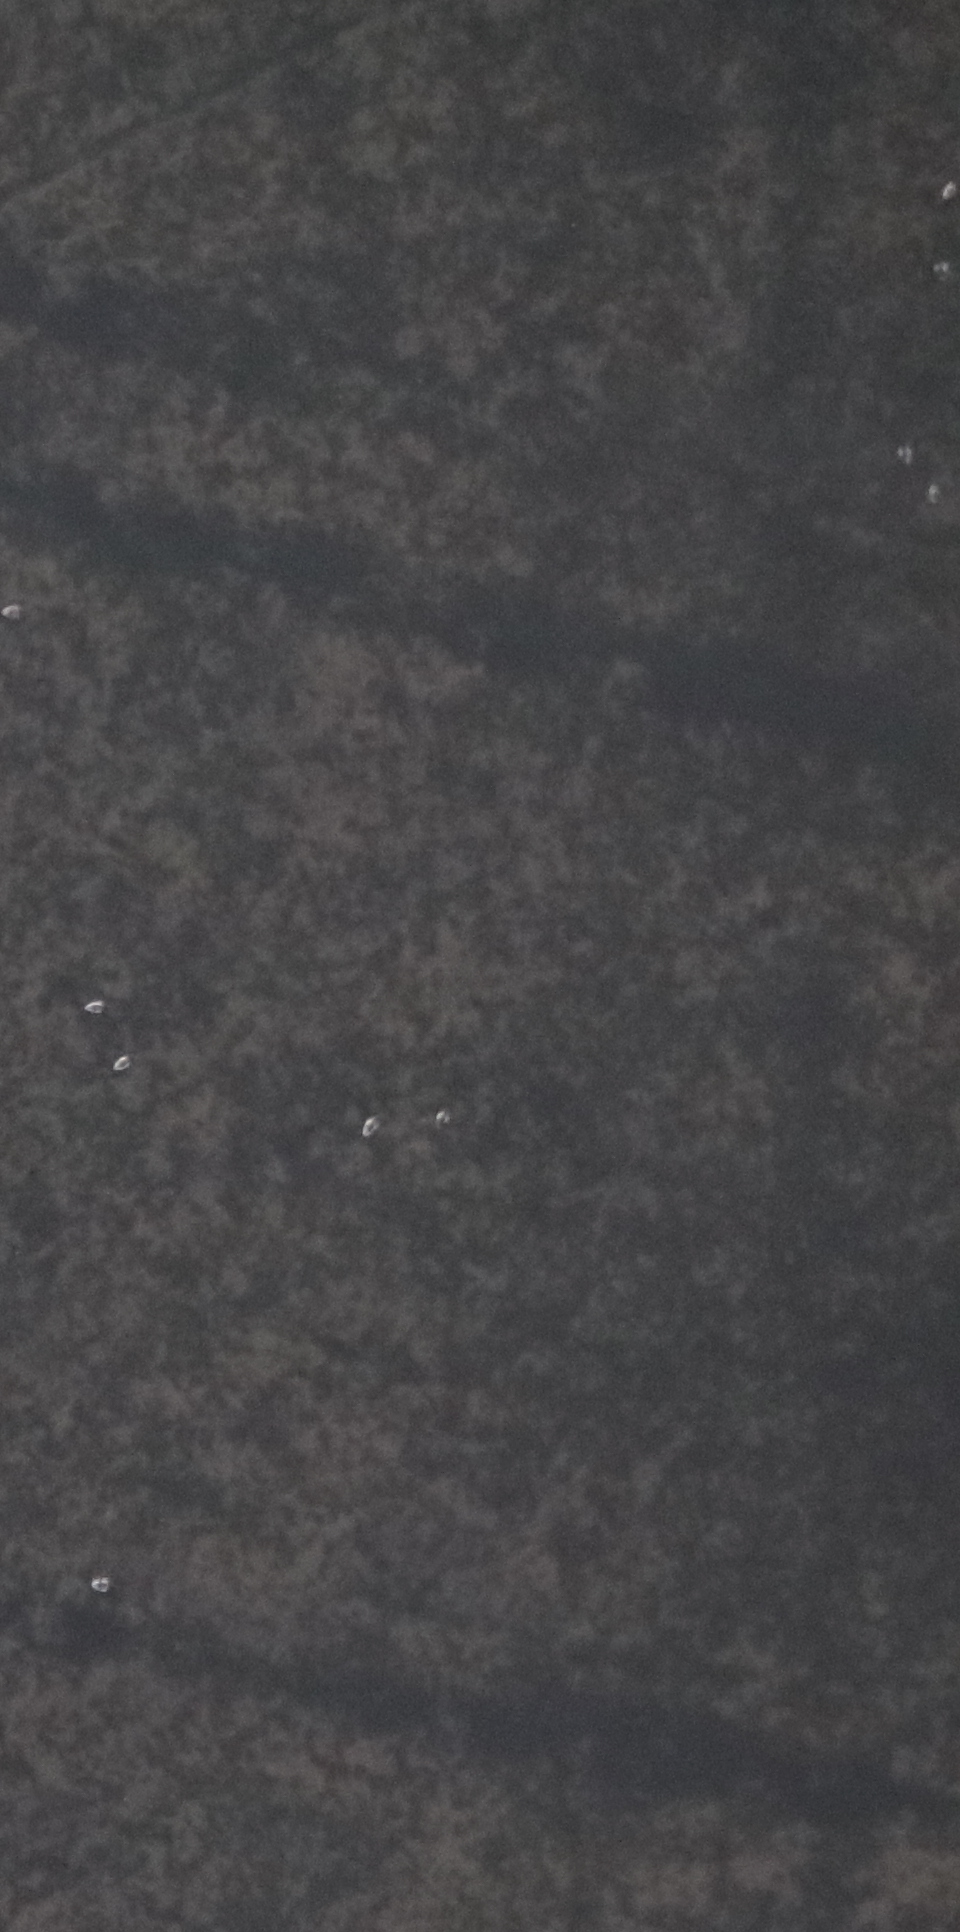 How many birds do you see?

10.